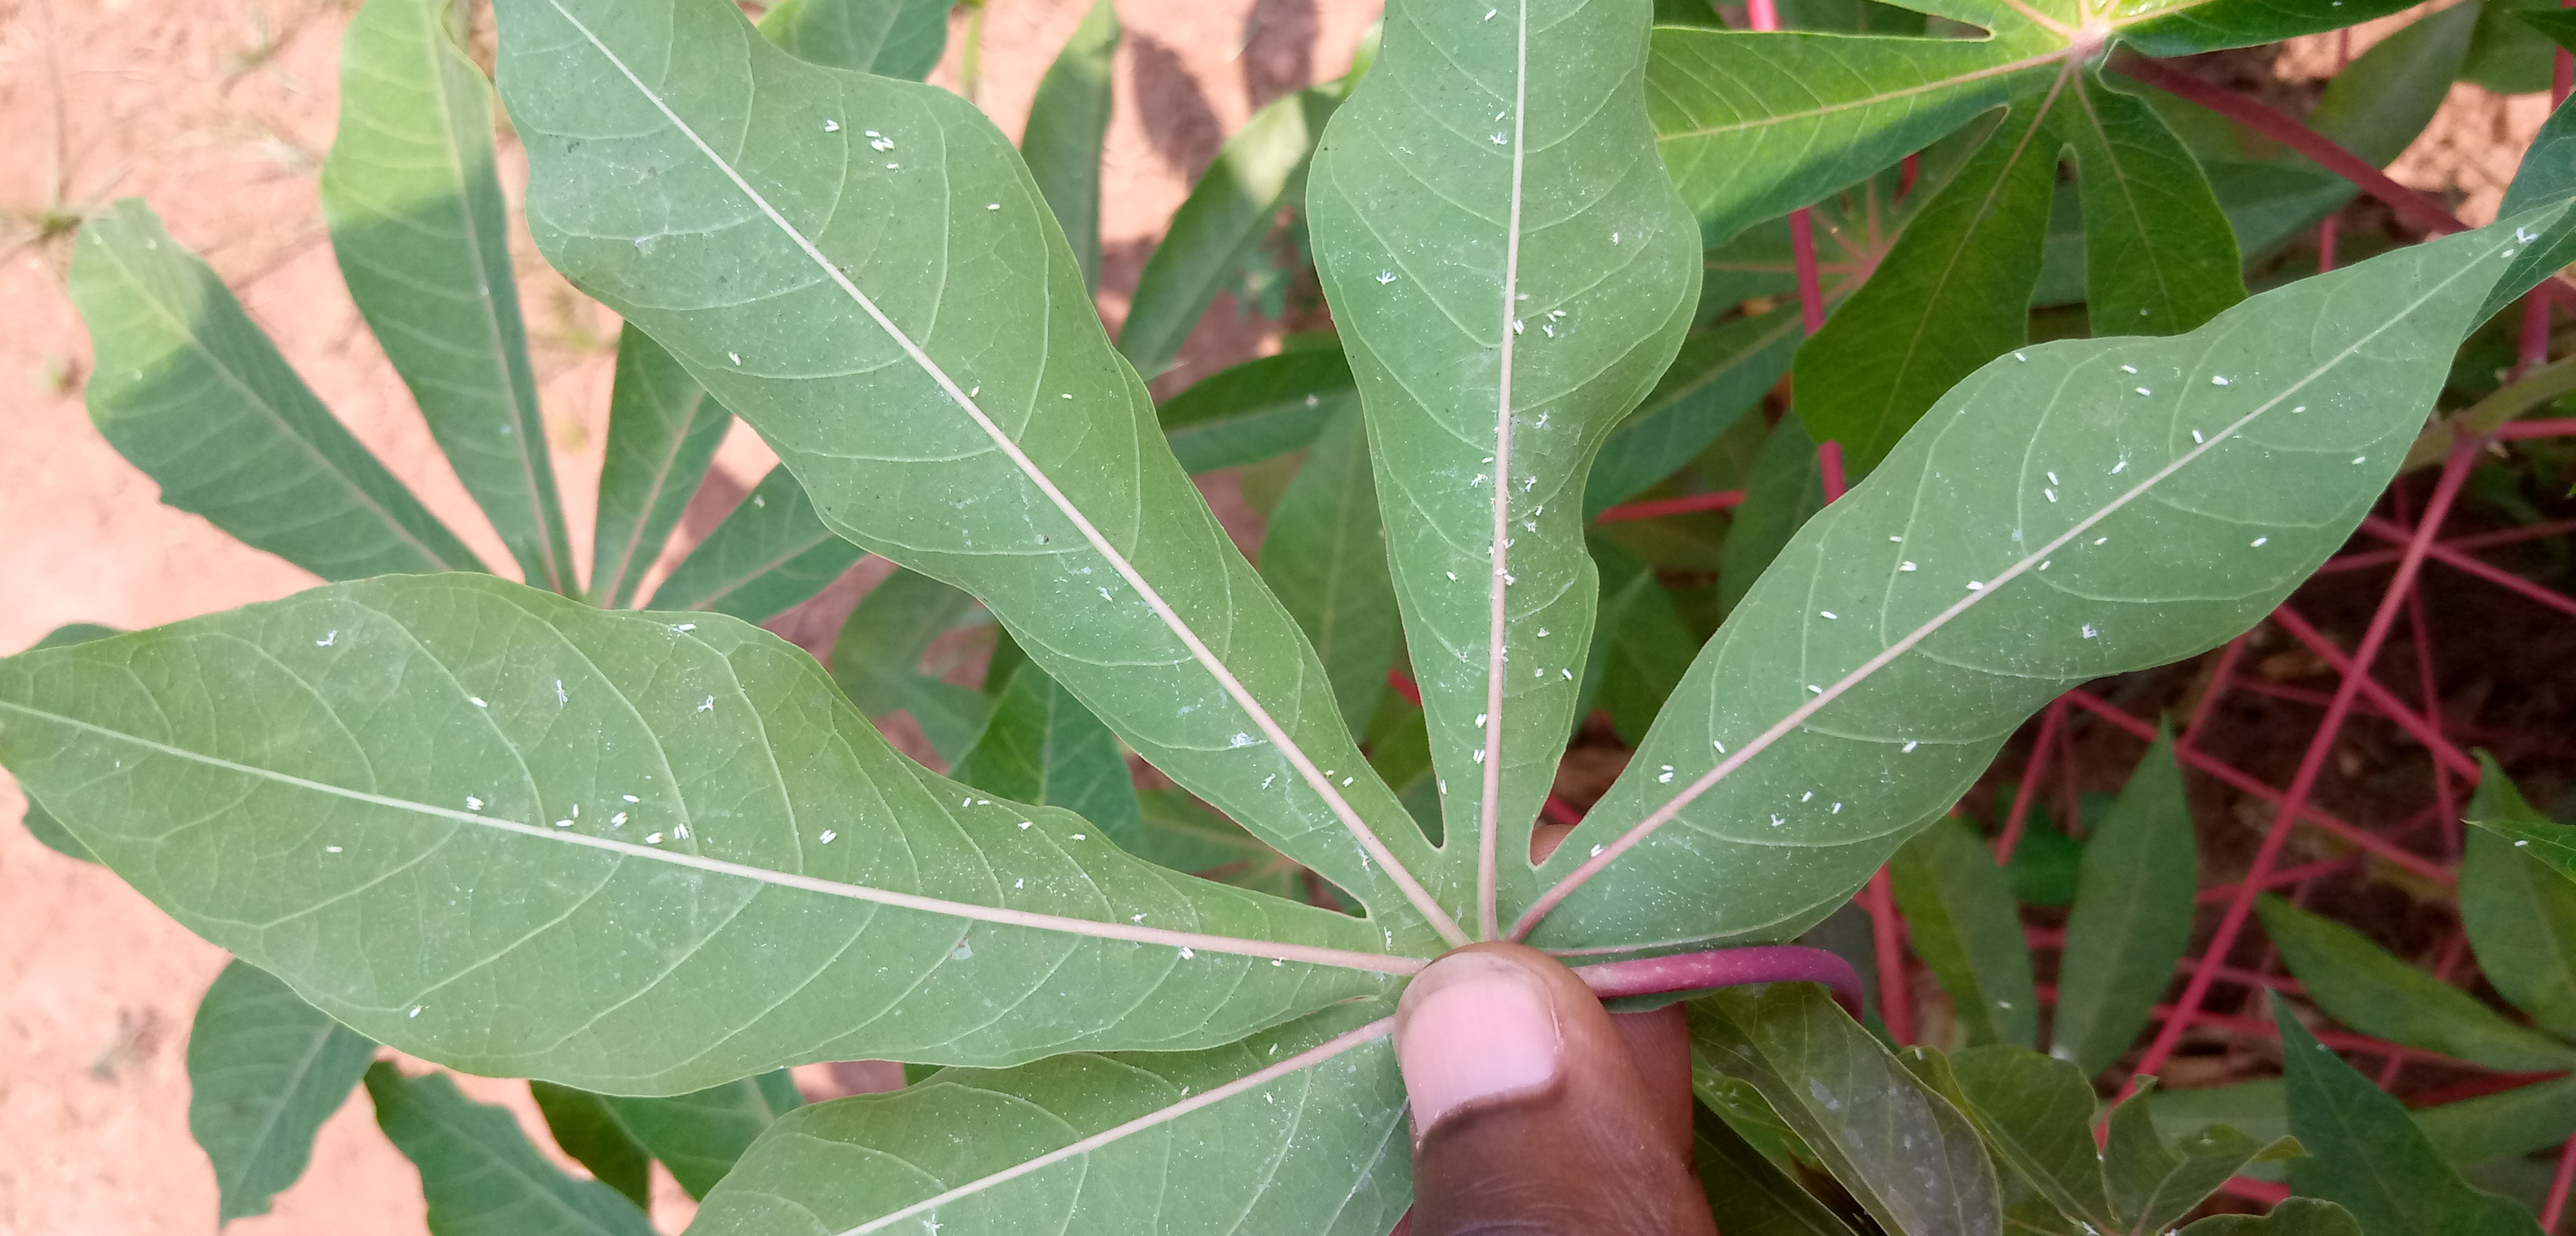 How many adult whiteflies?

97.